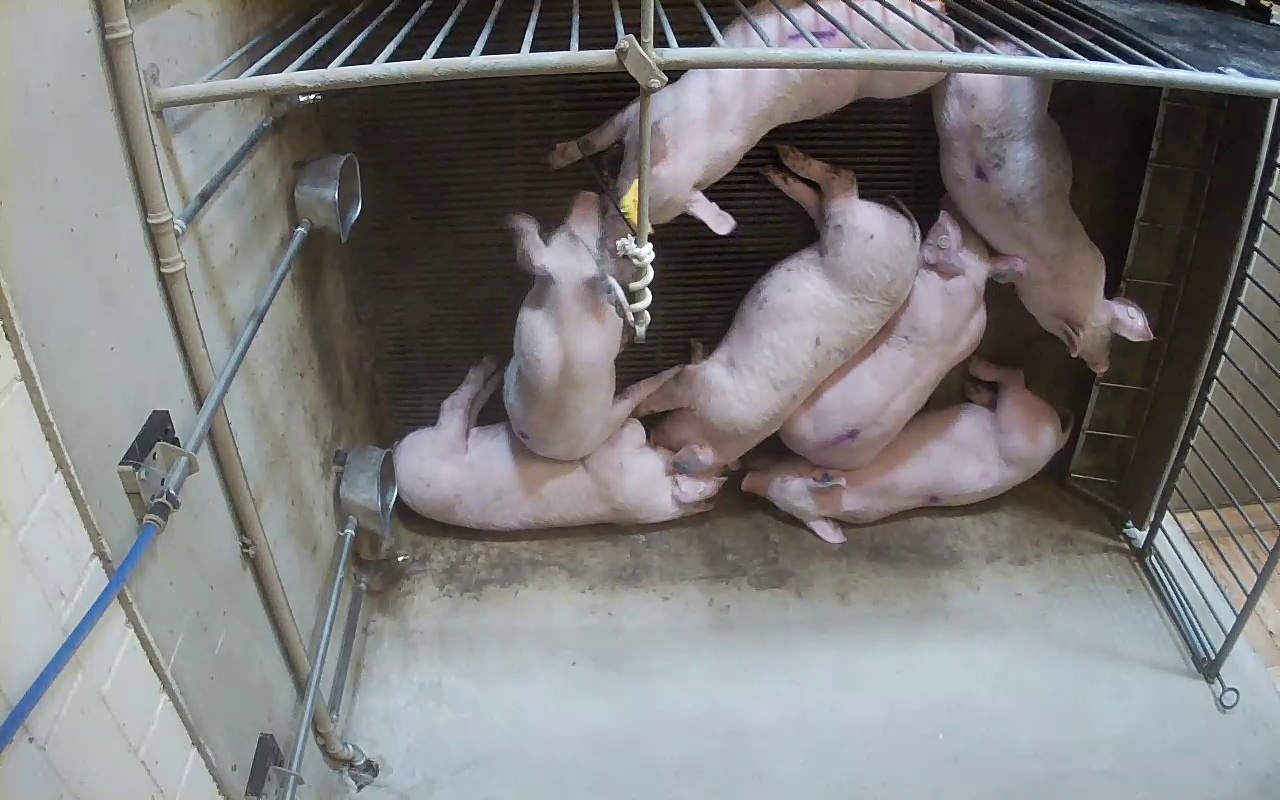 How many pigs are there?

7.